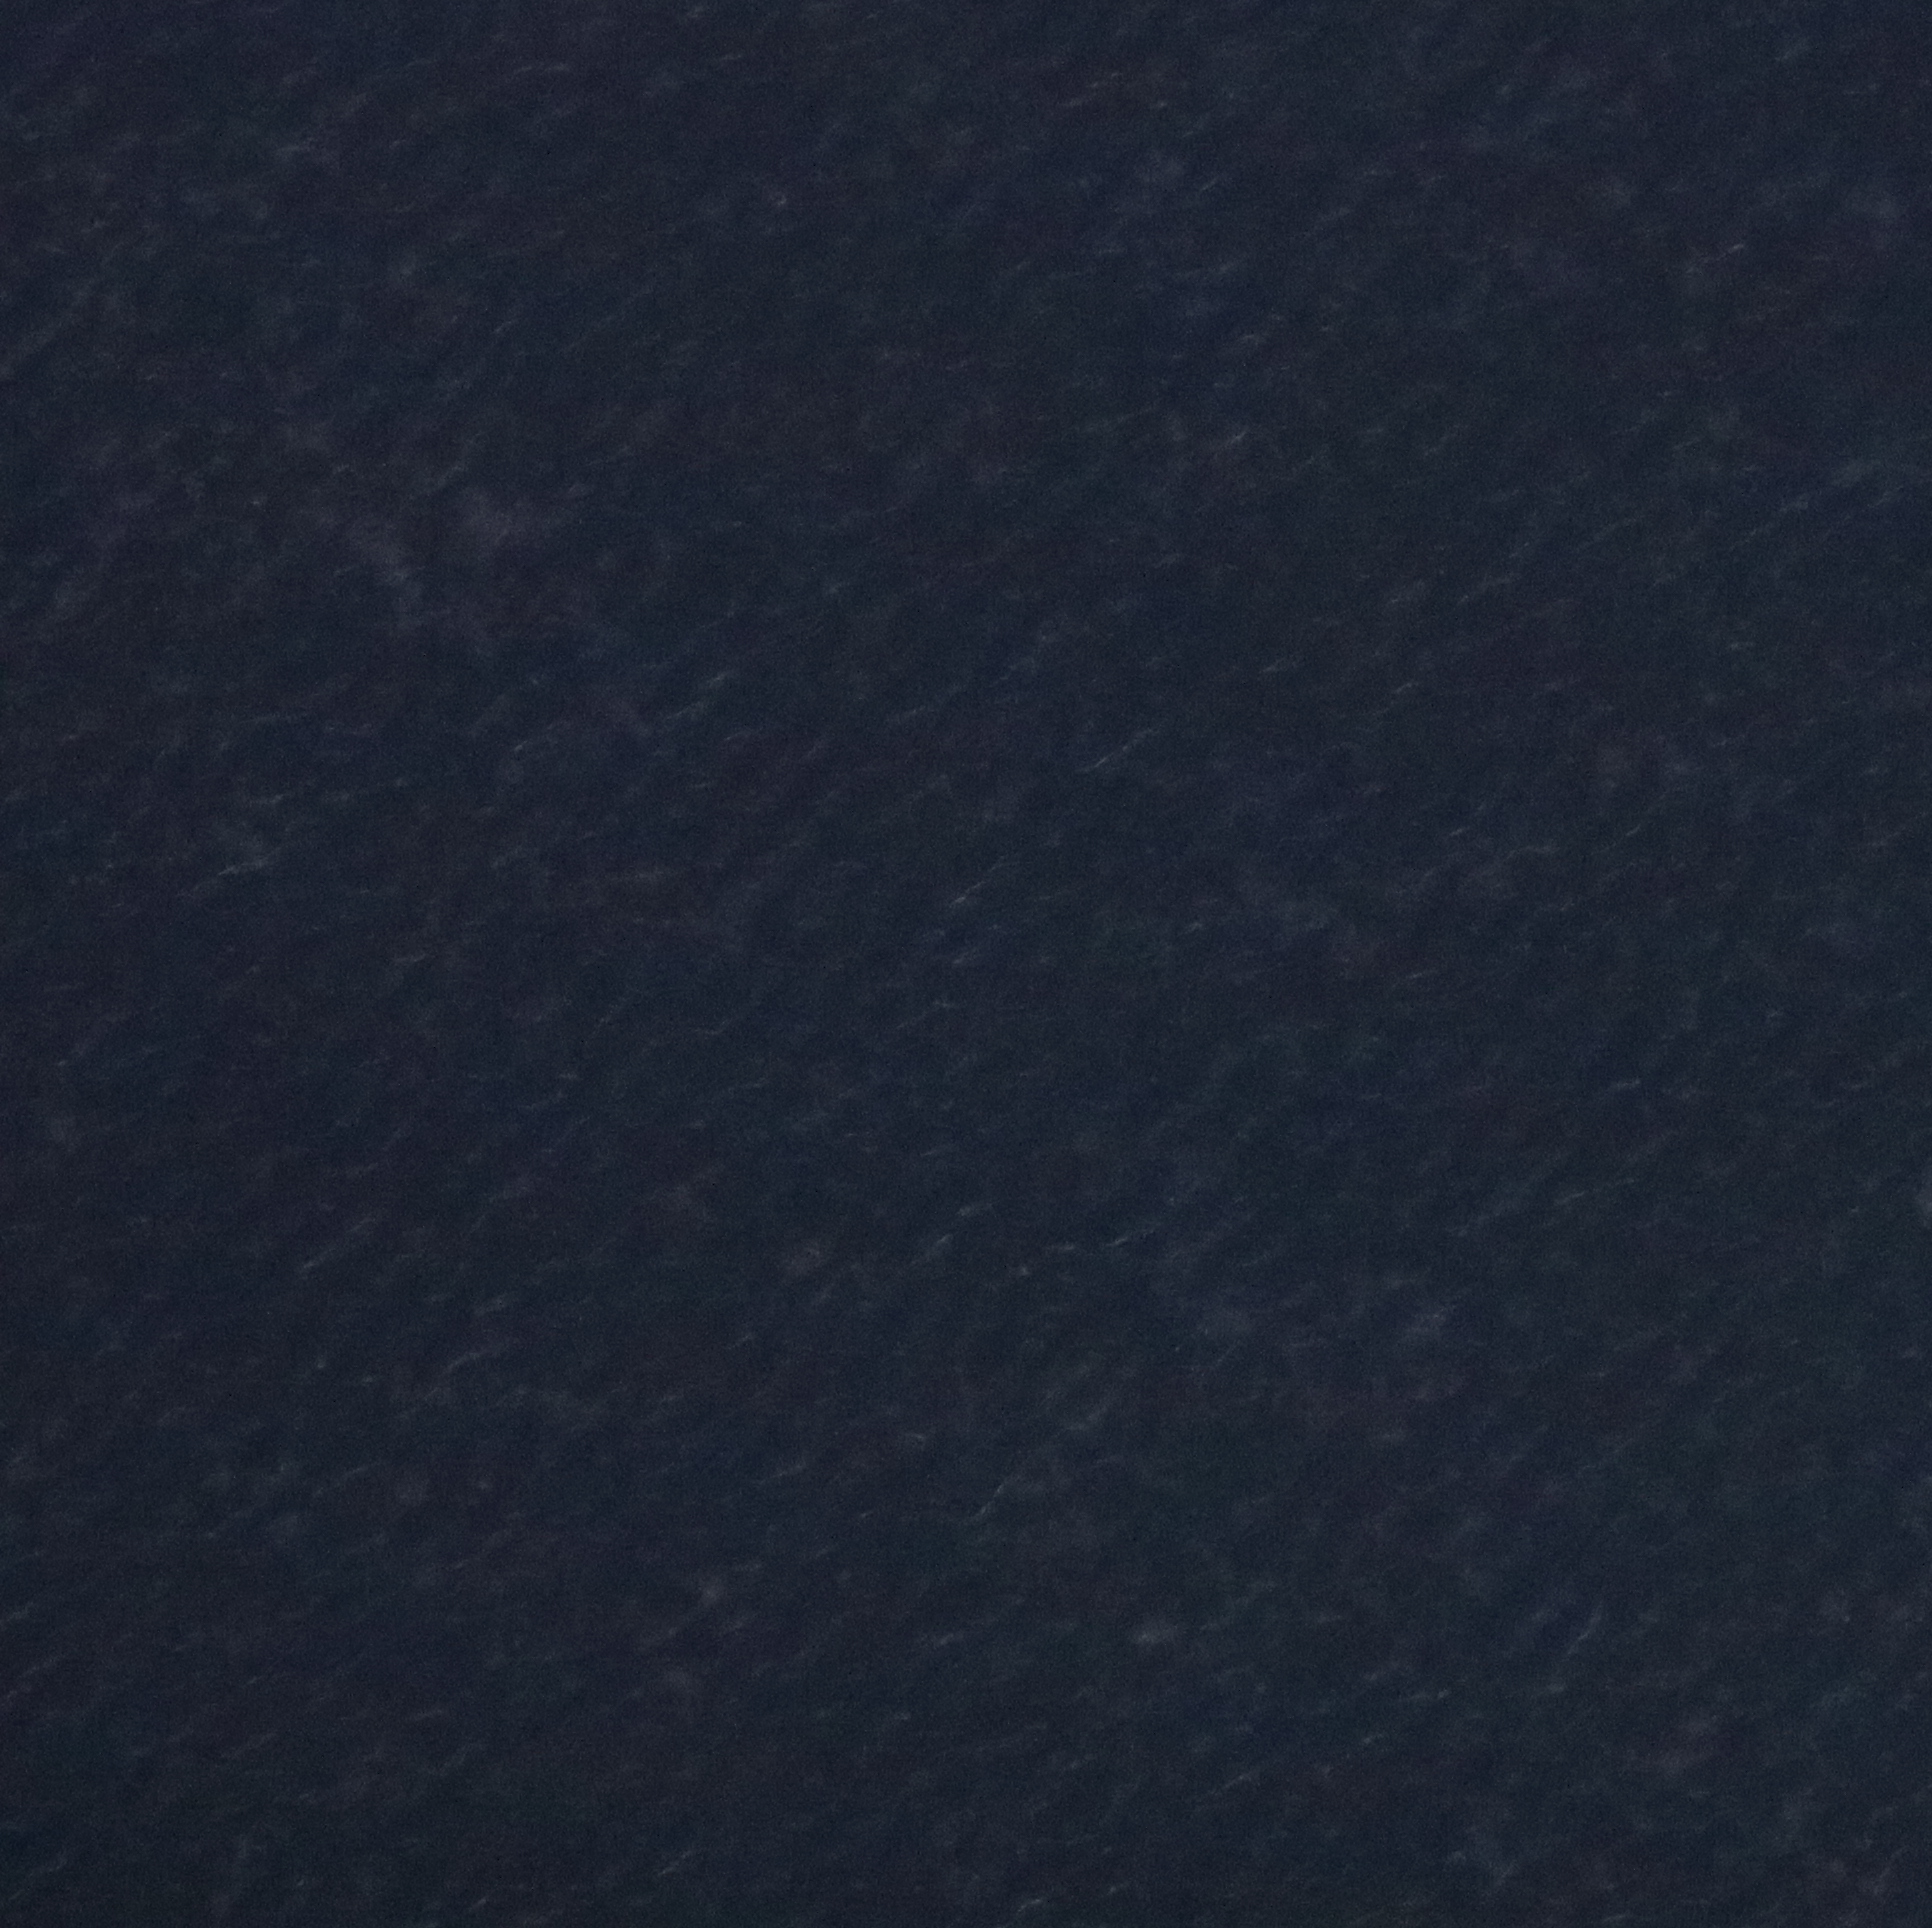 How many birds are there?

0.